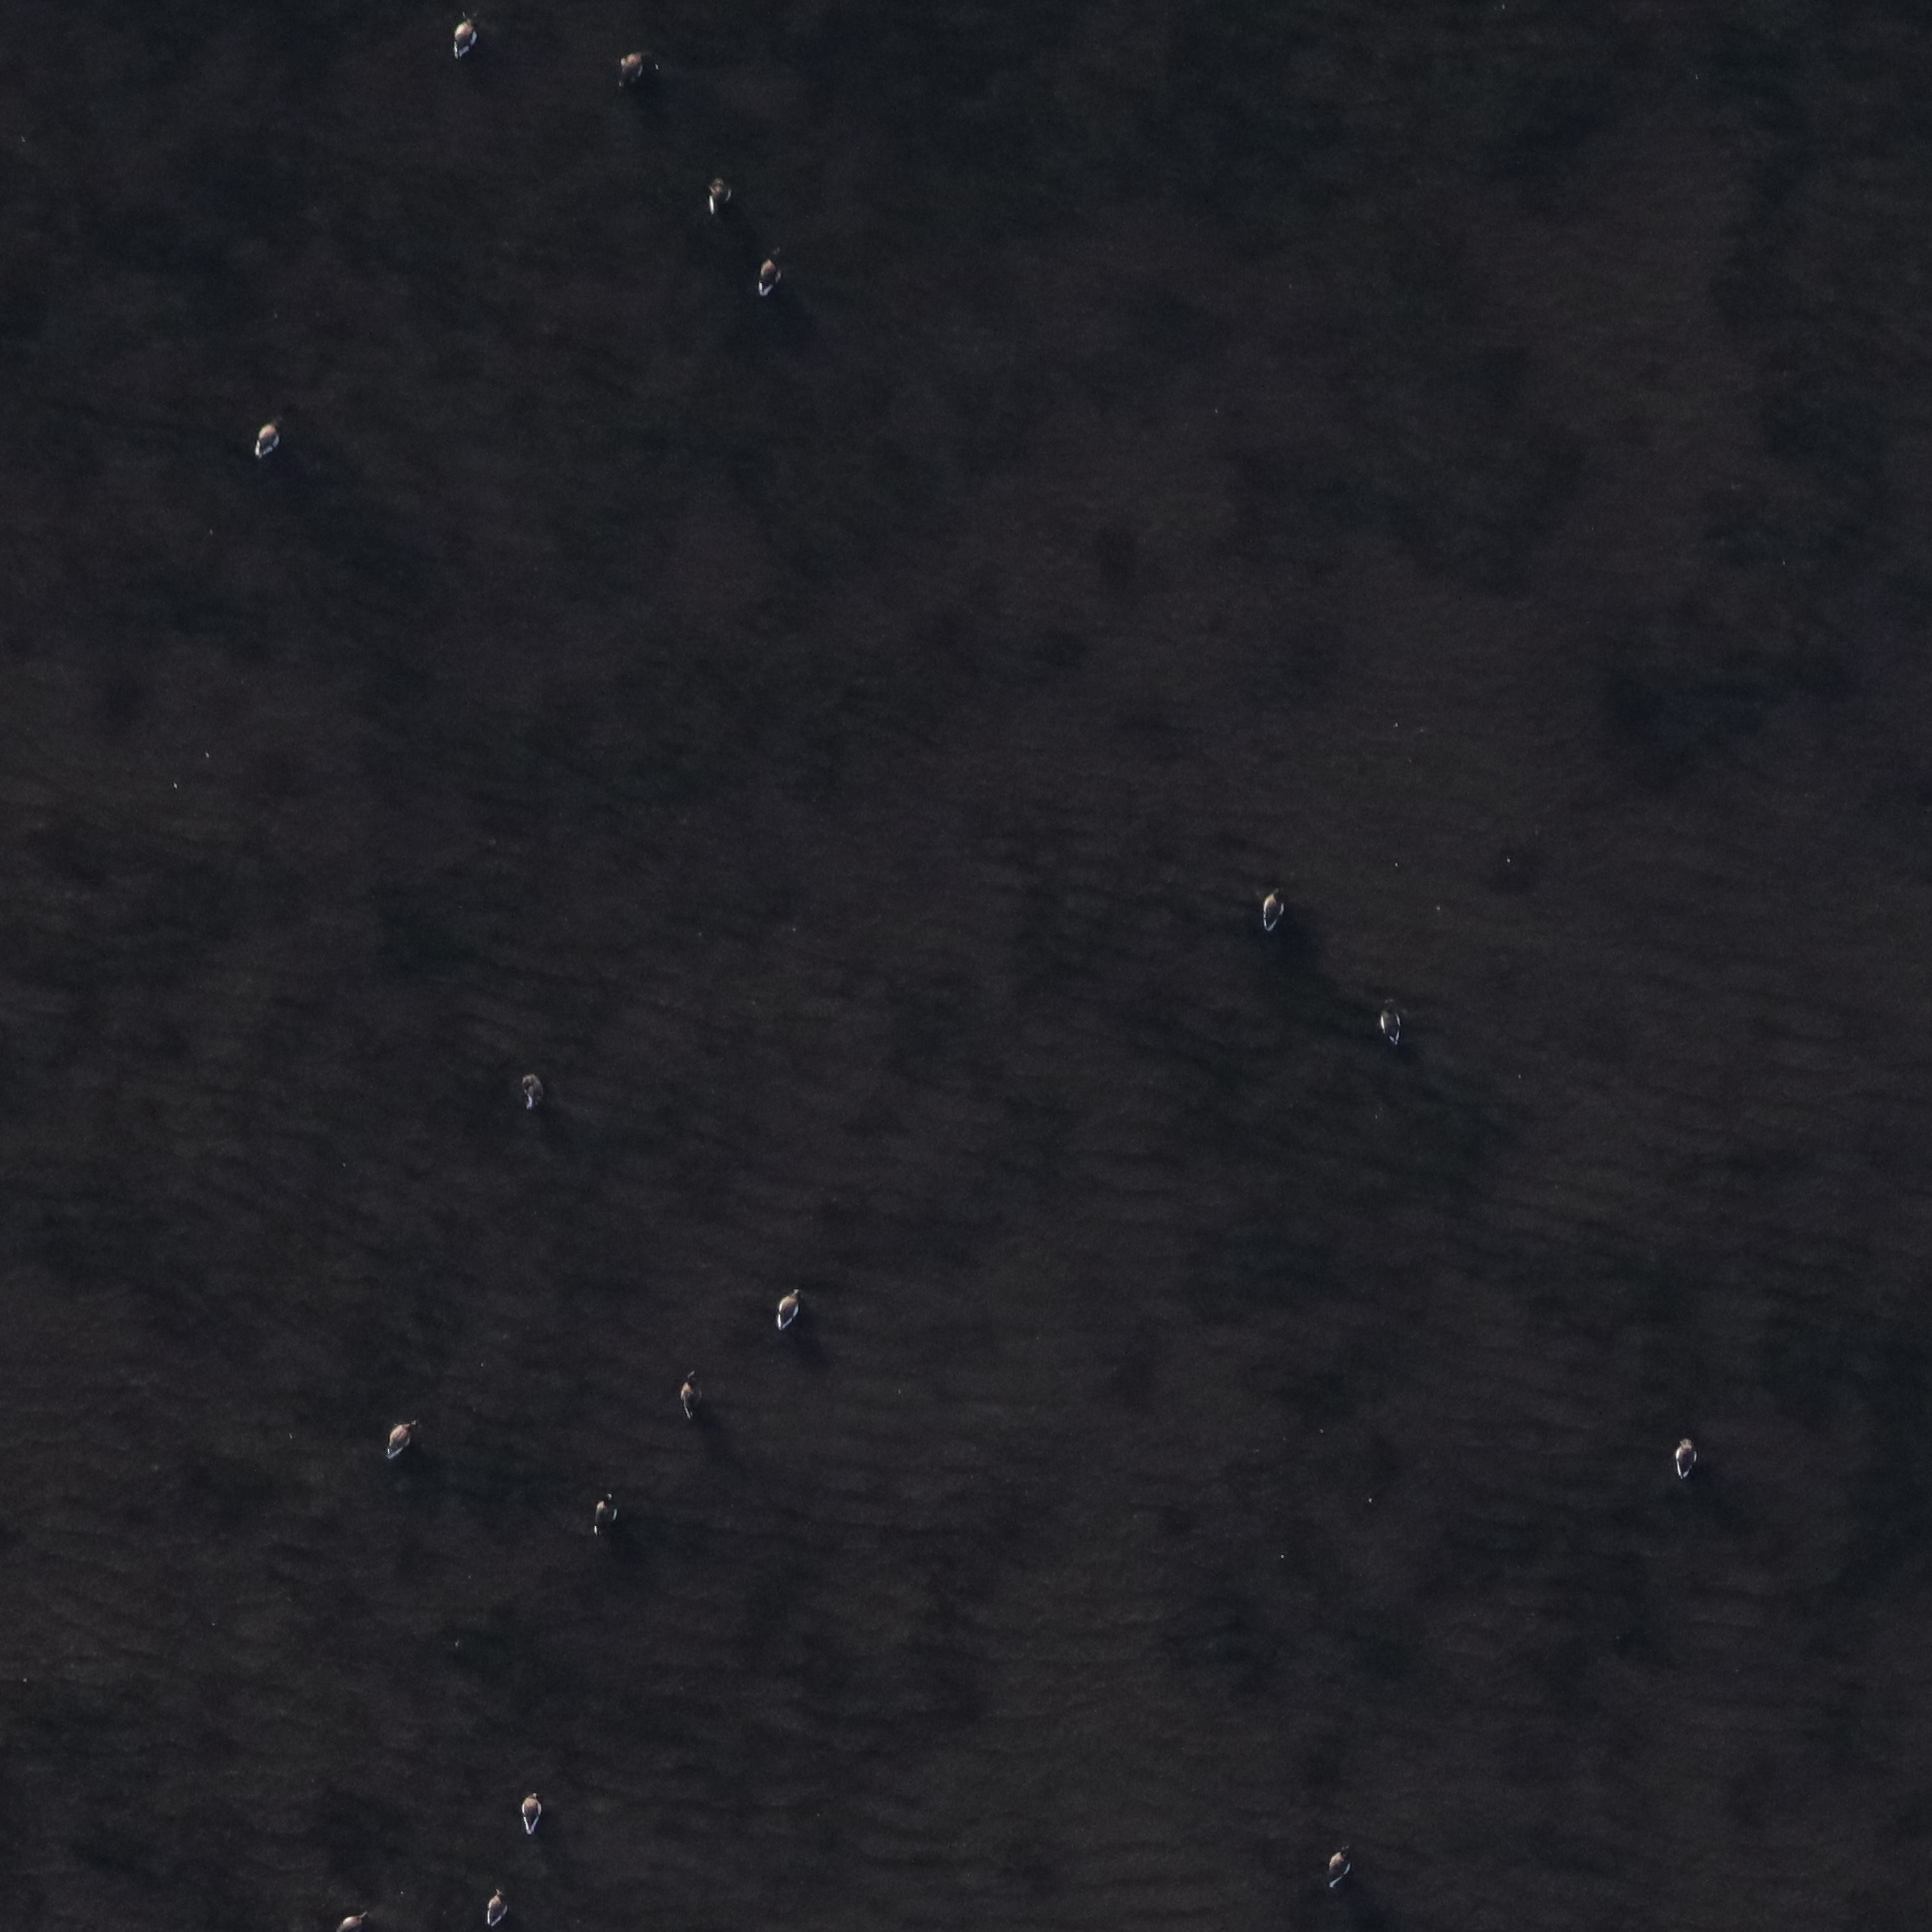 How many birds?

17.